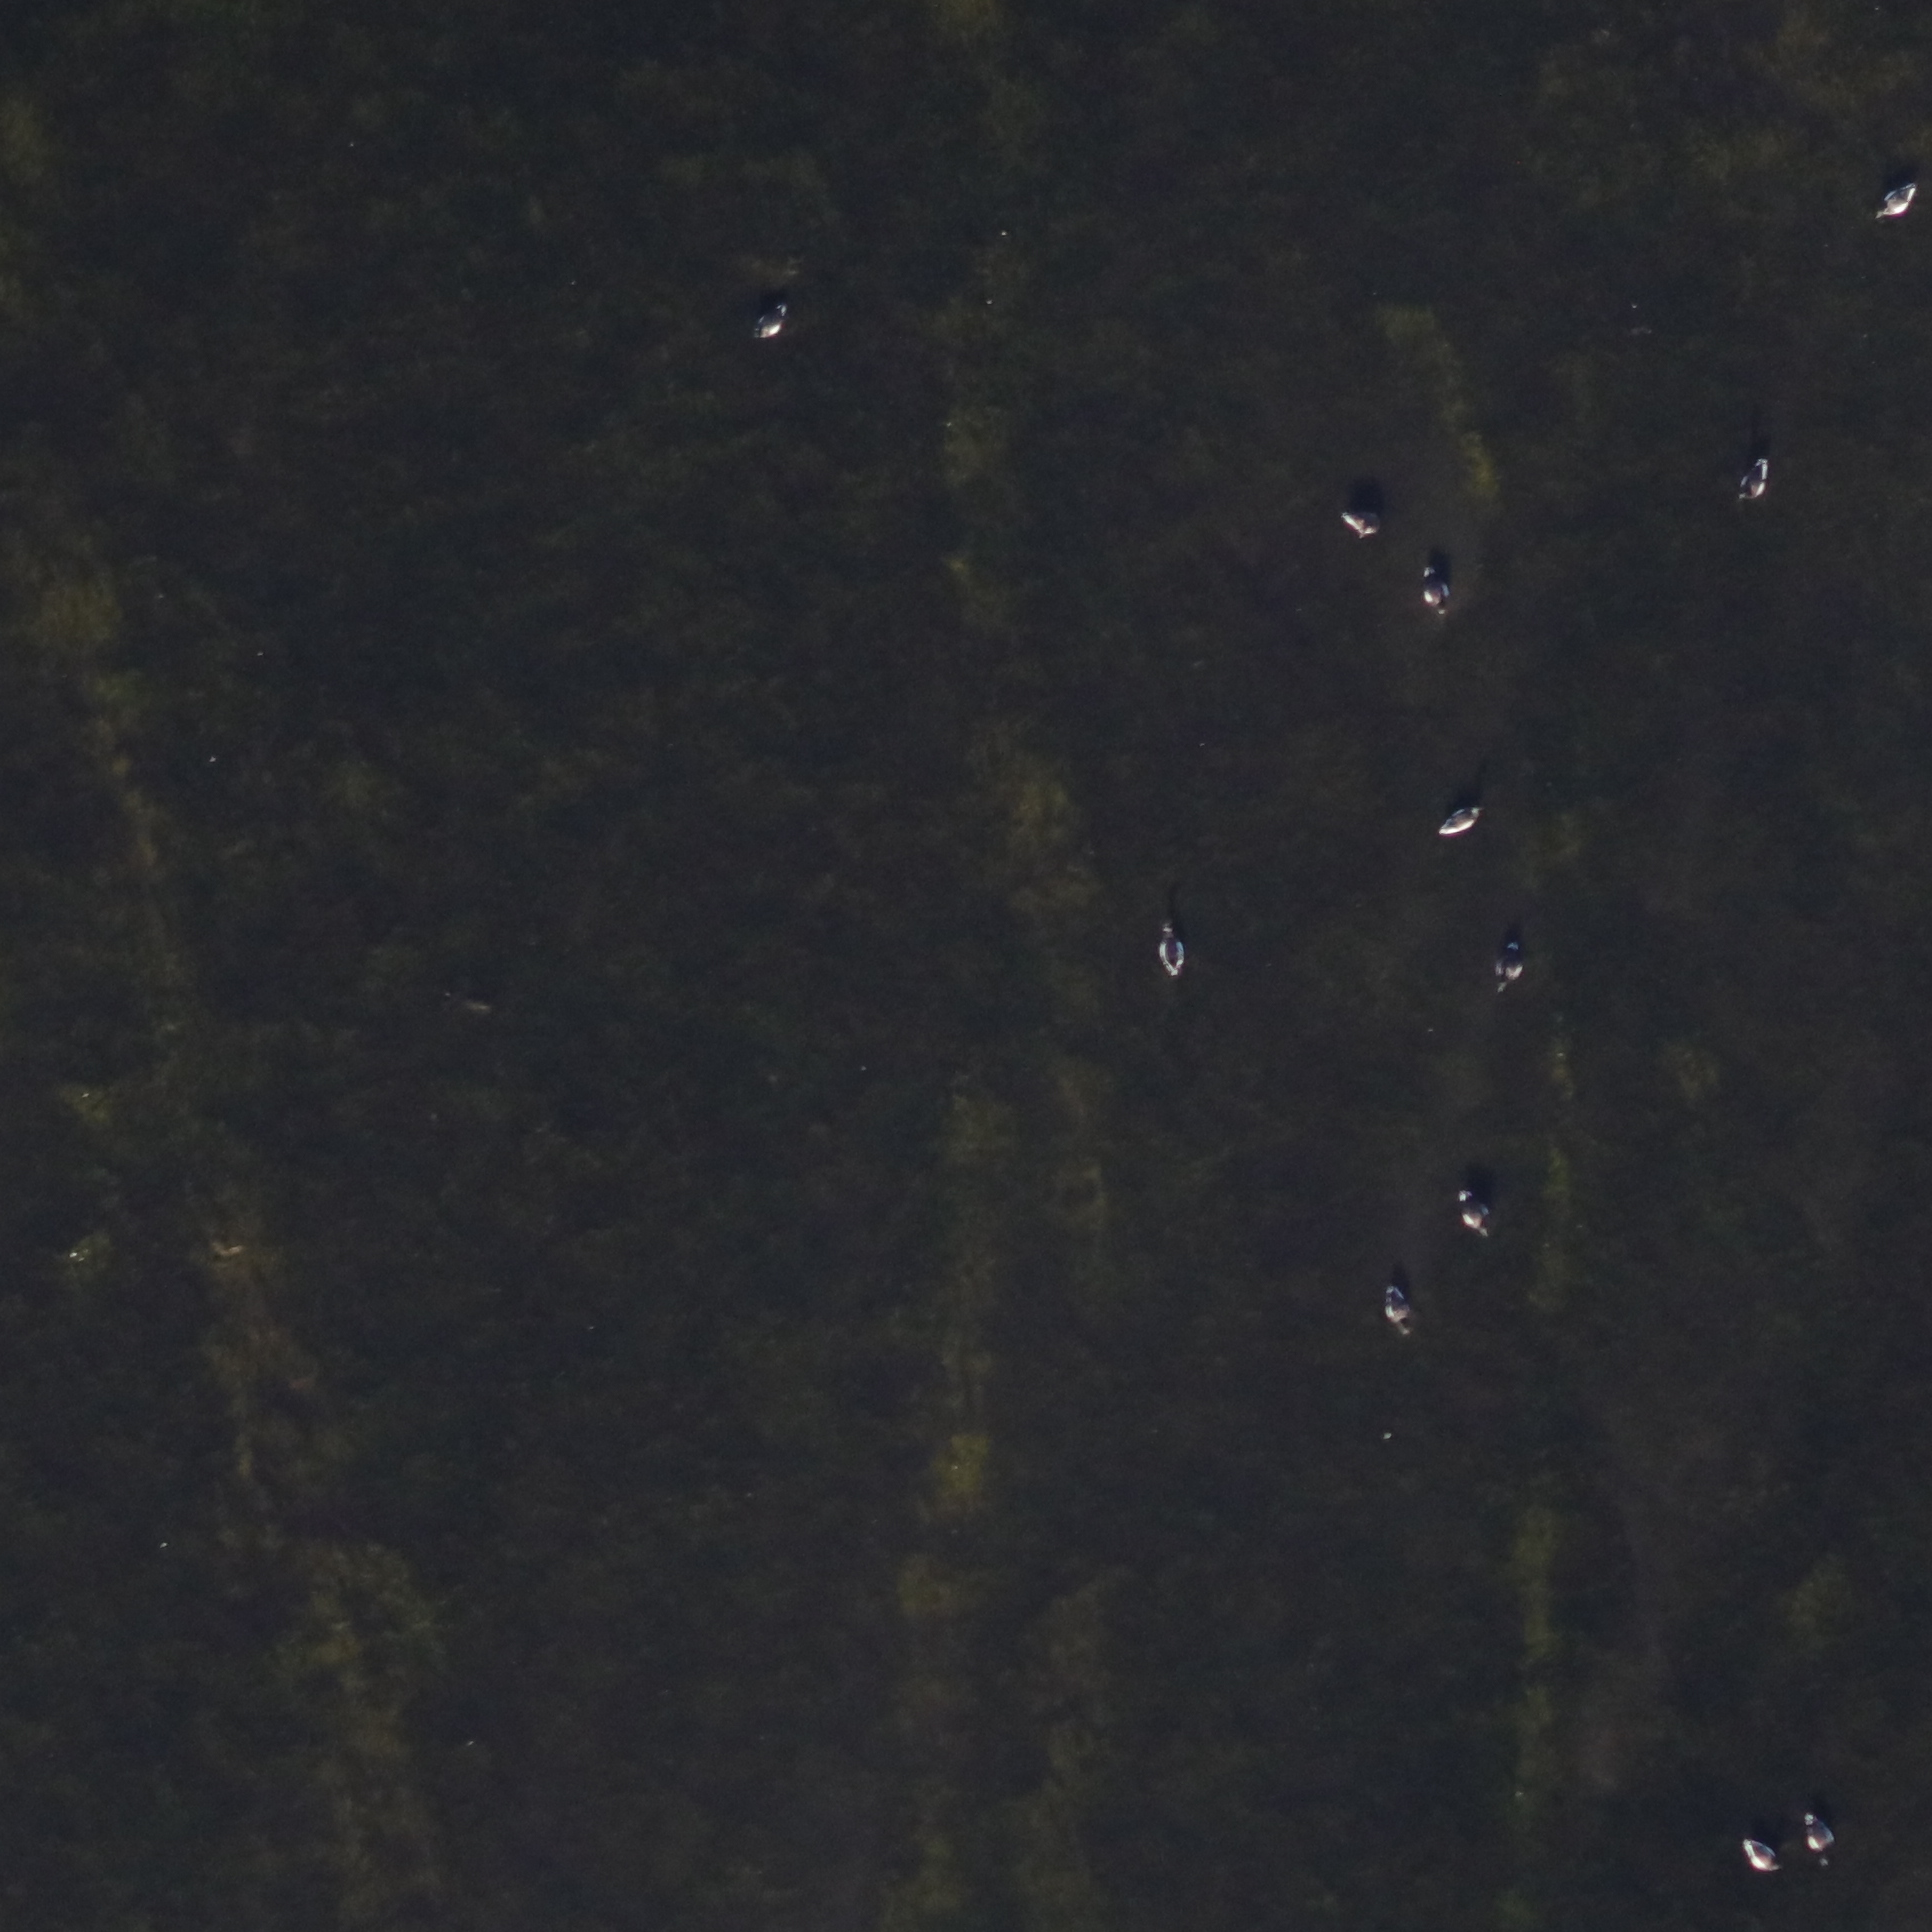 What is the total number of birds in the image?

12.